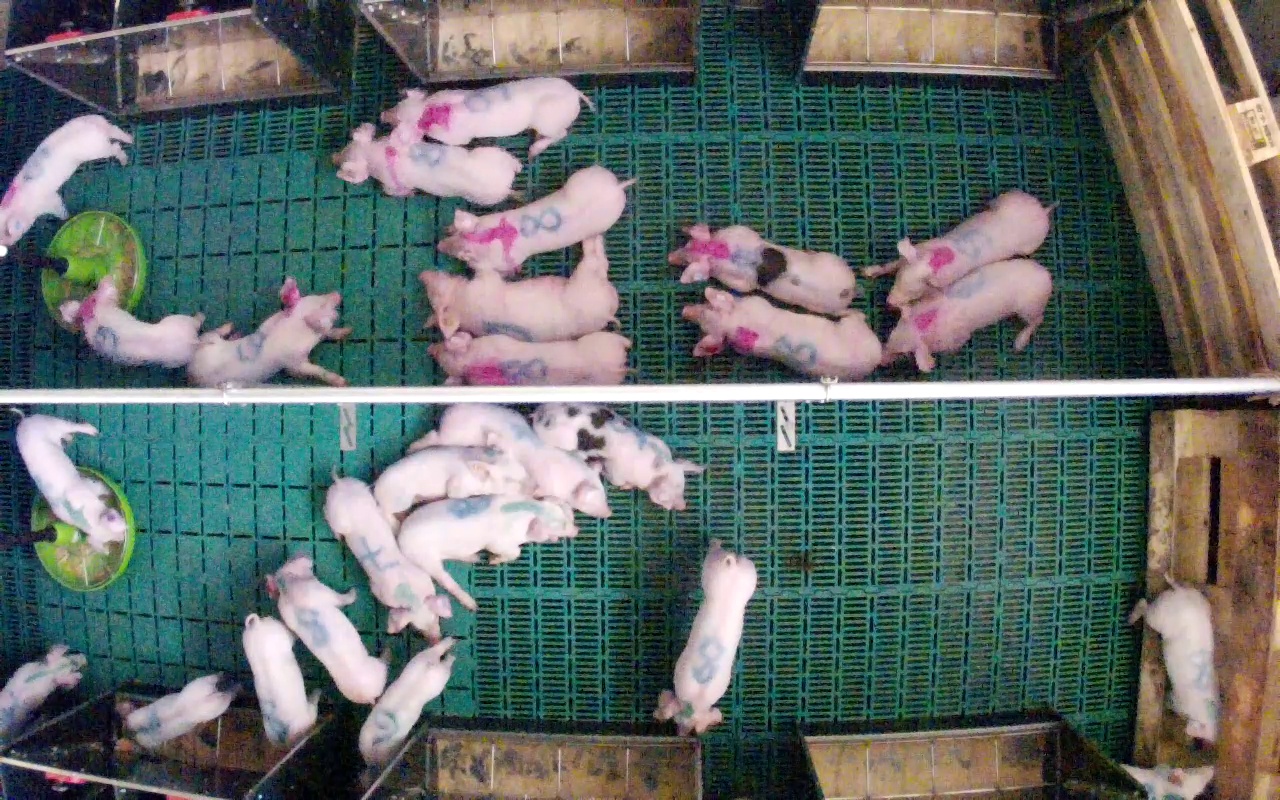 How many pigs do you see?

26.